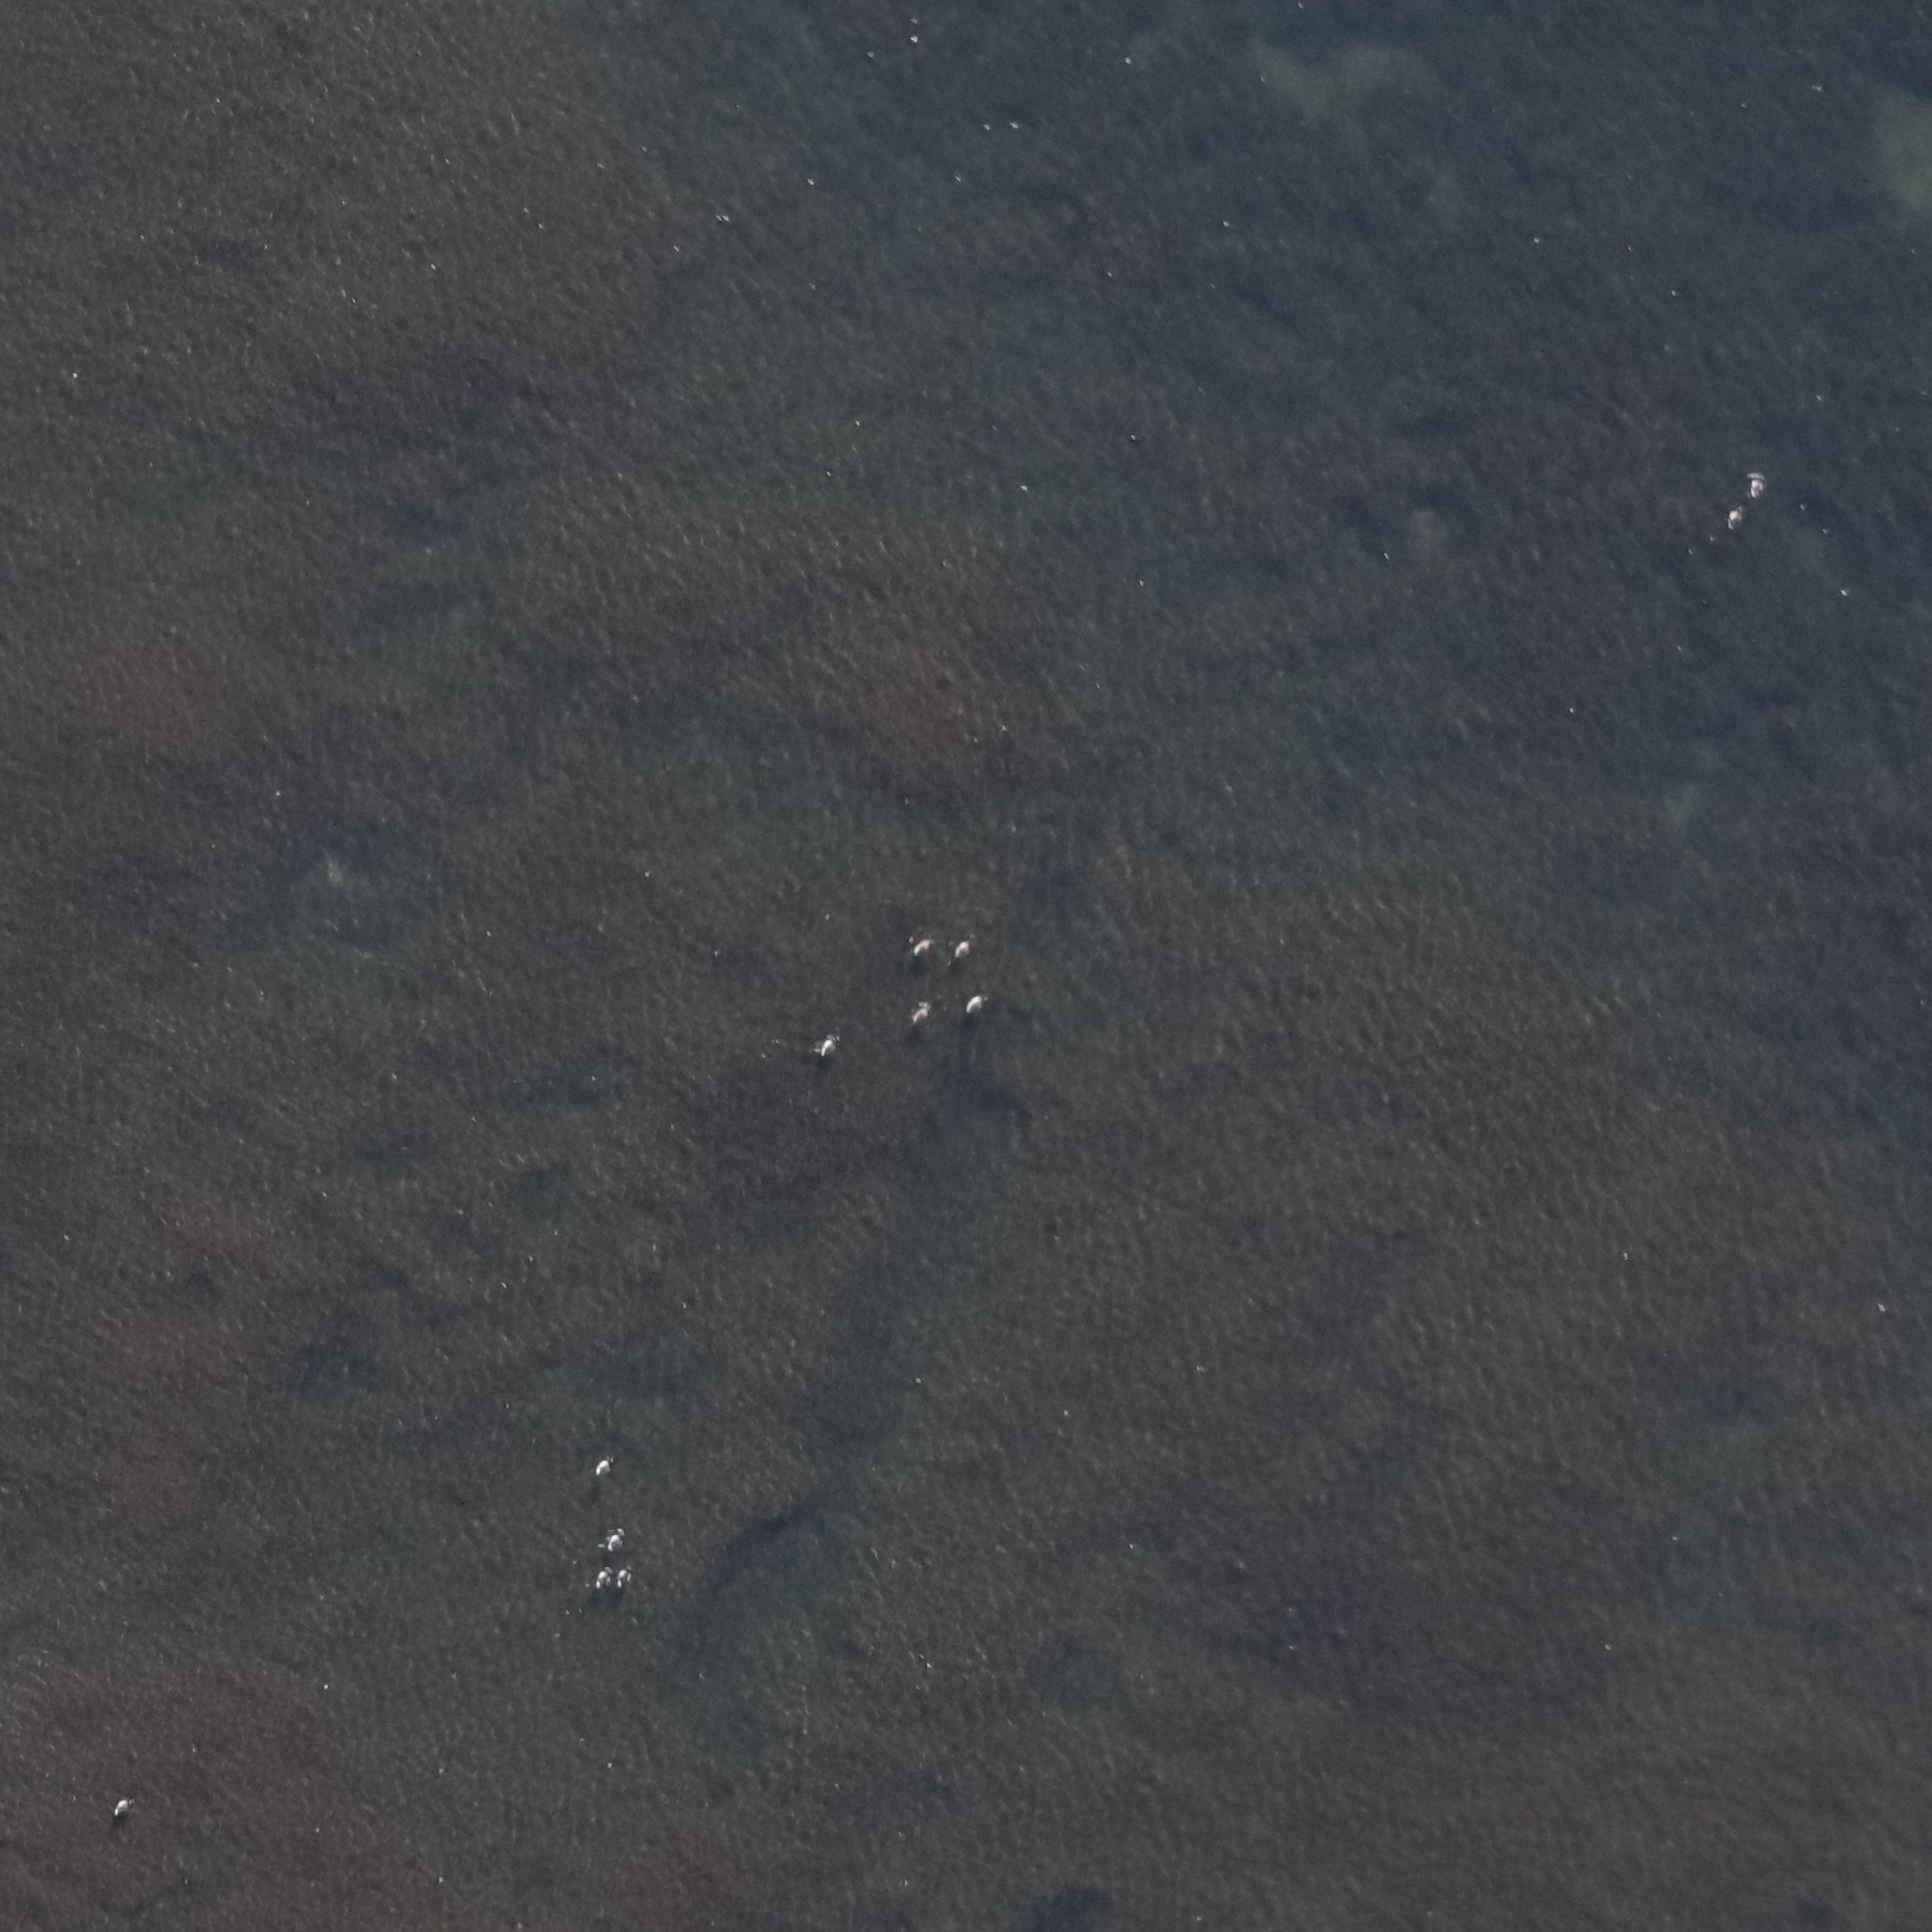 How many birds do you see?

12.